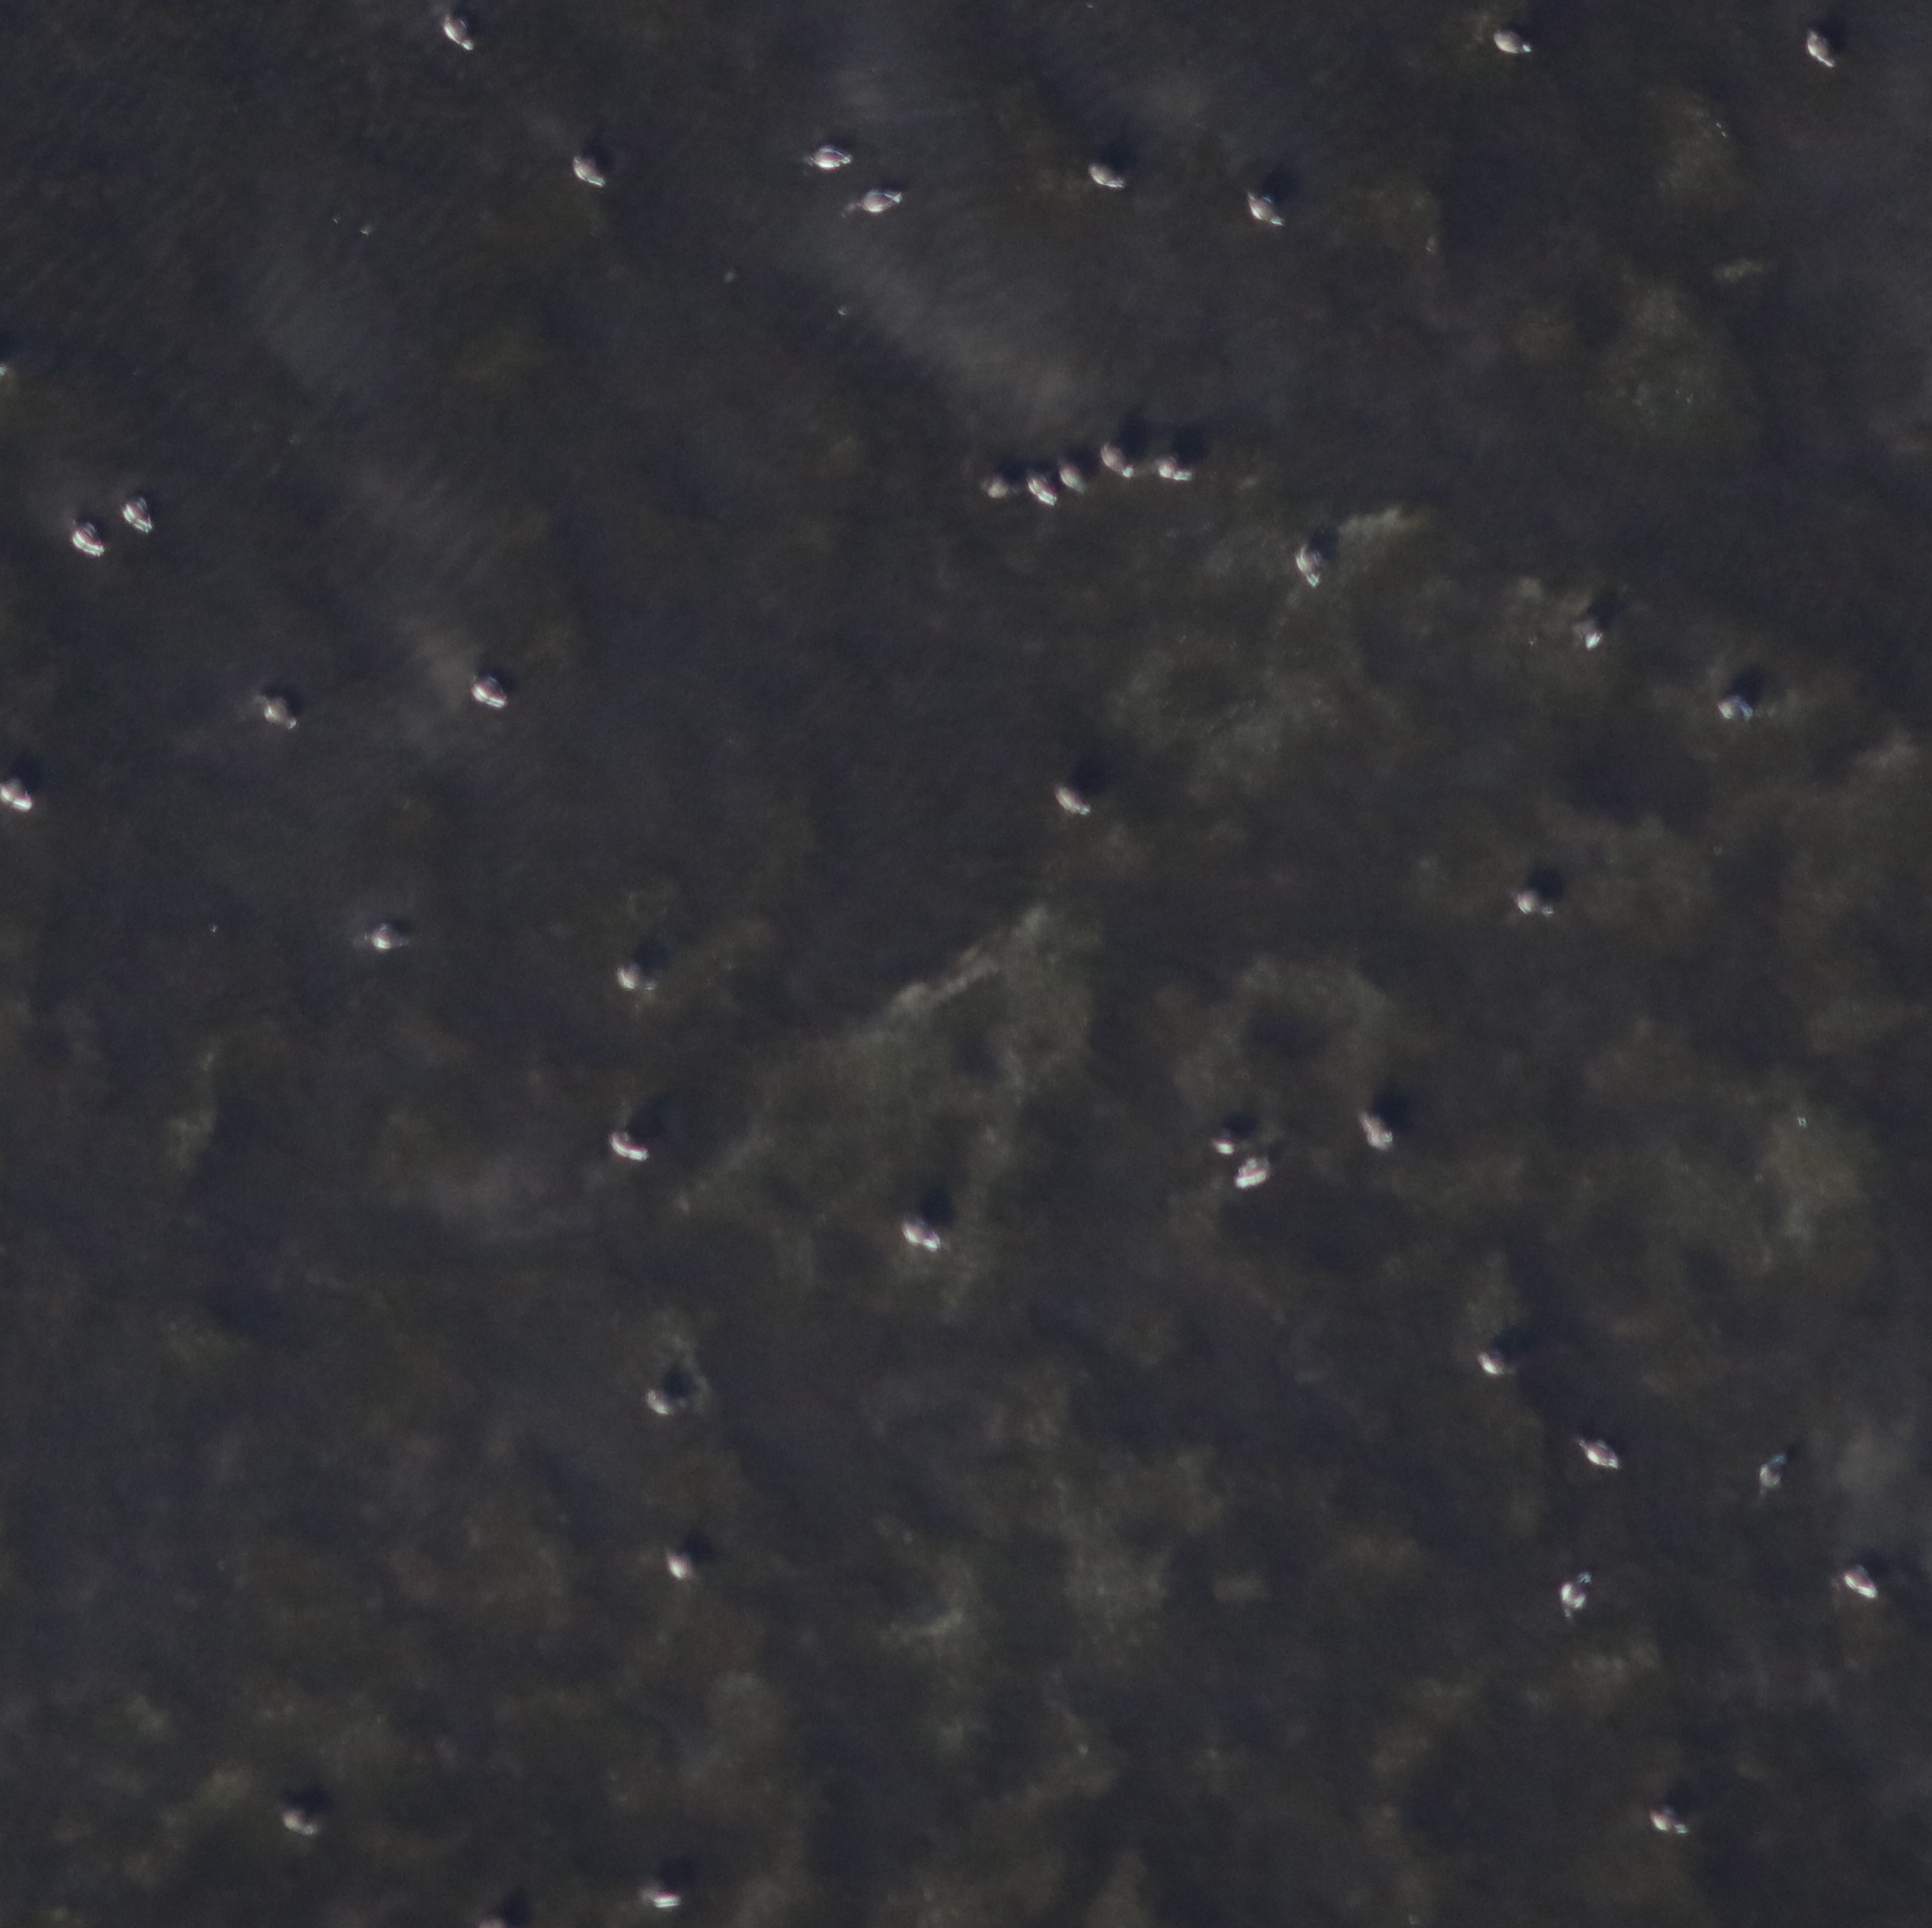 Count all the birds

40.